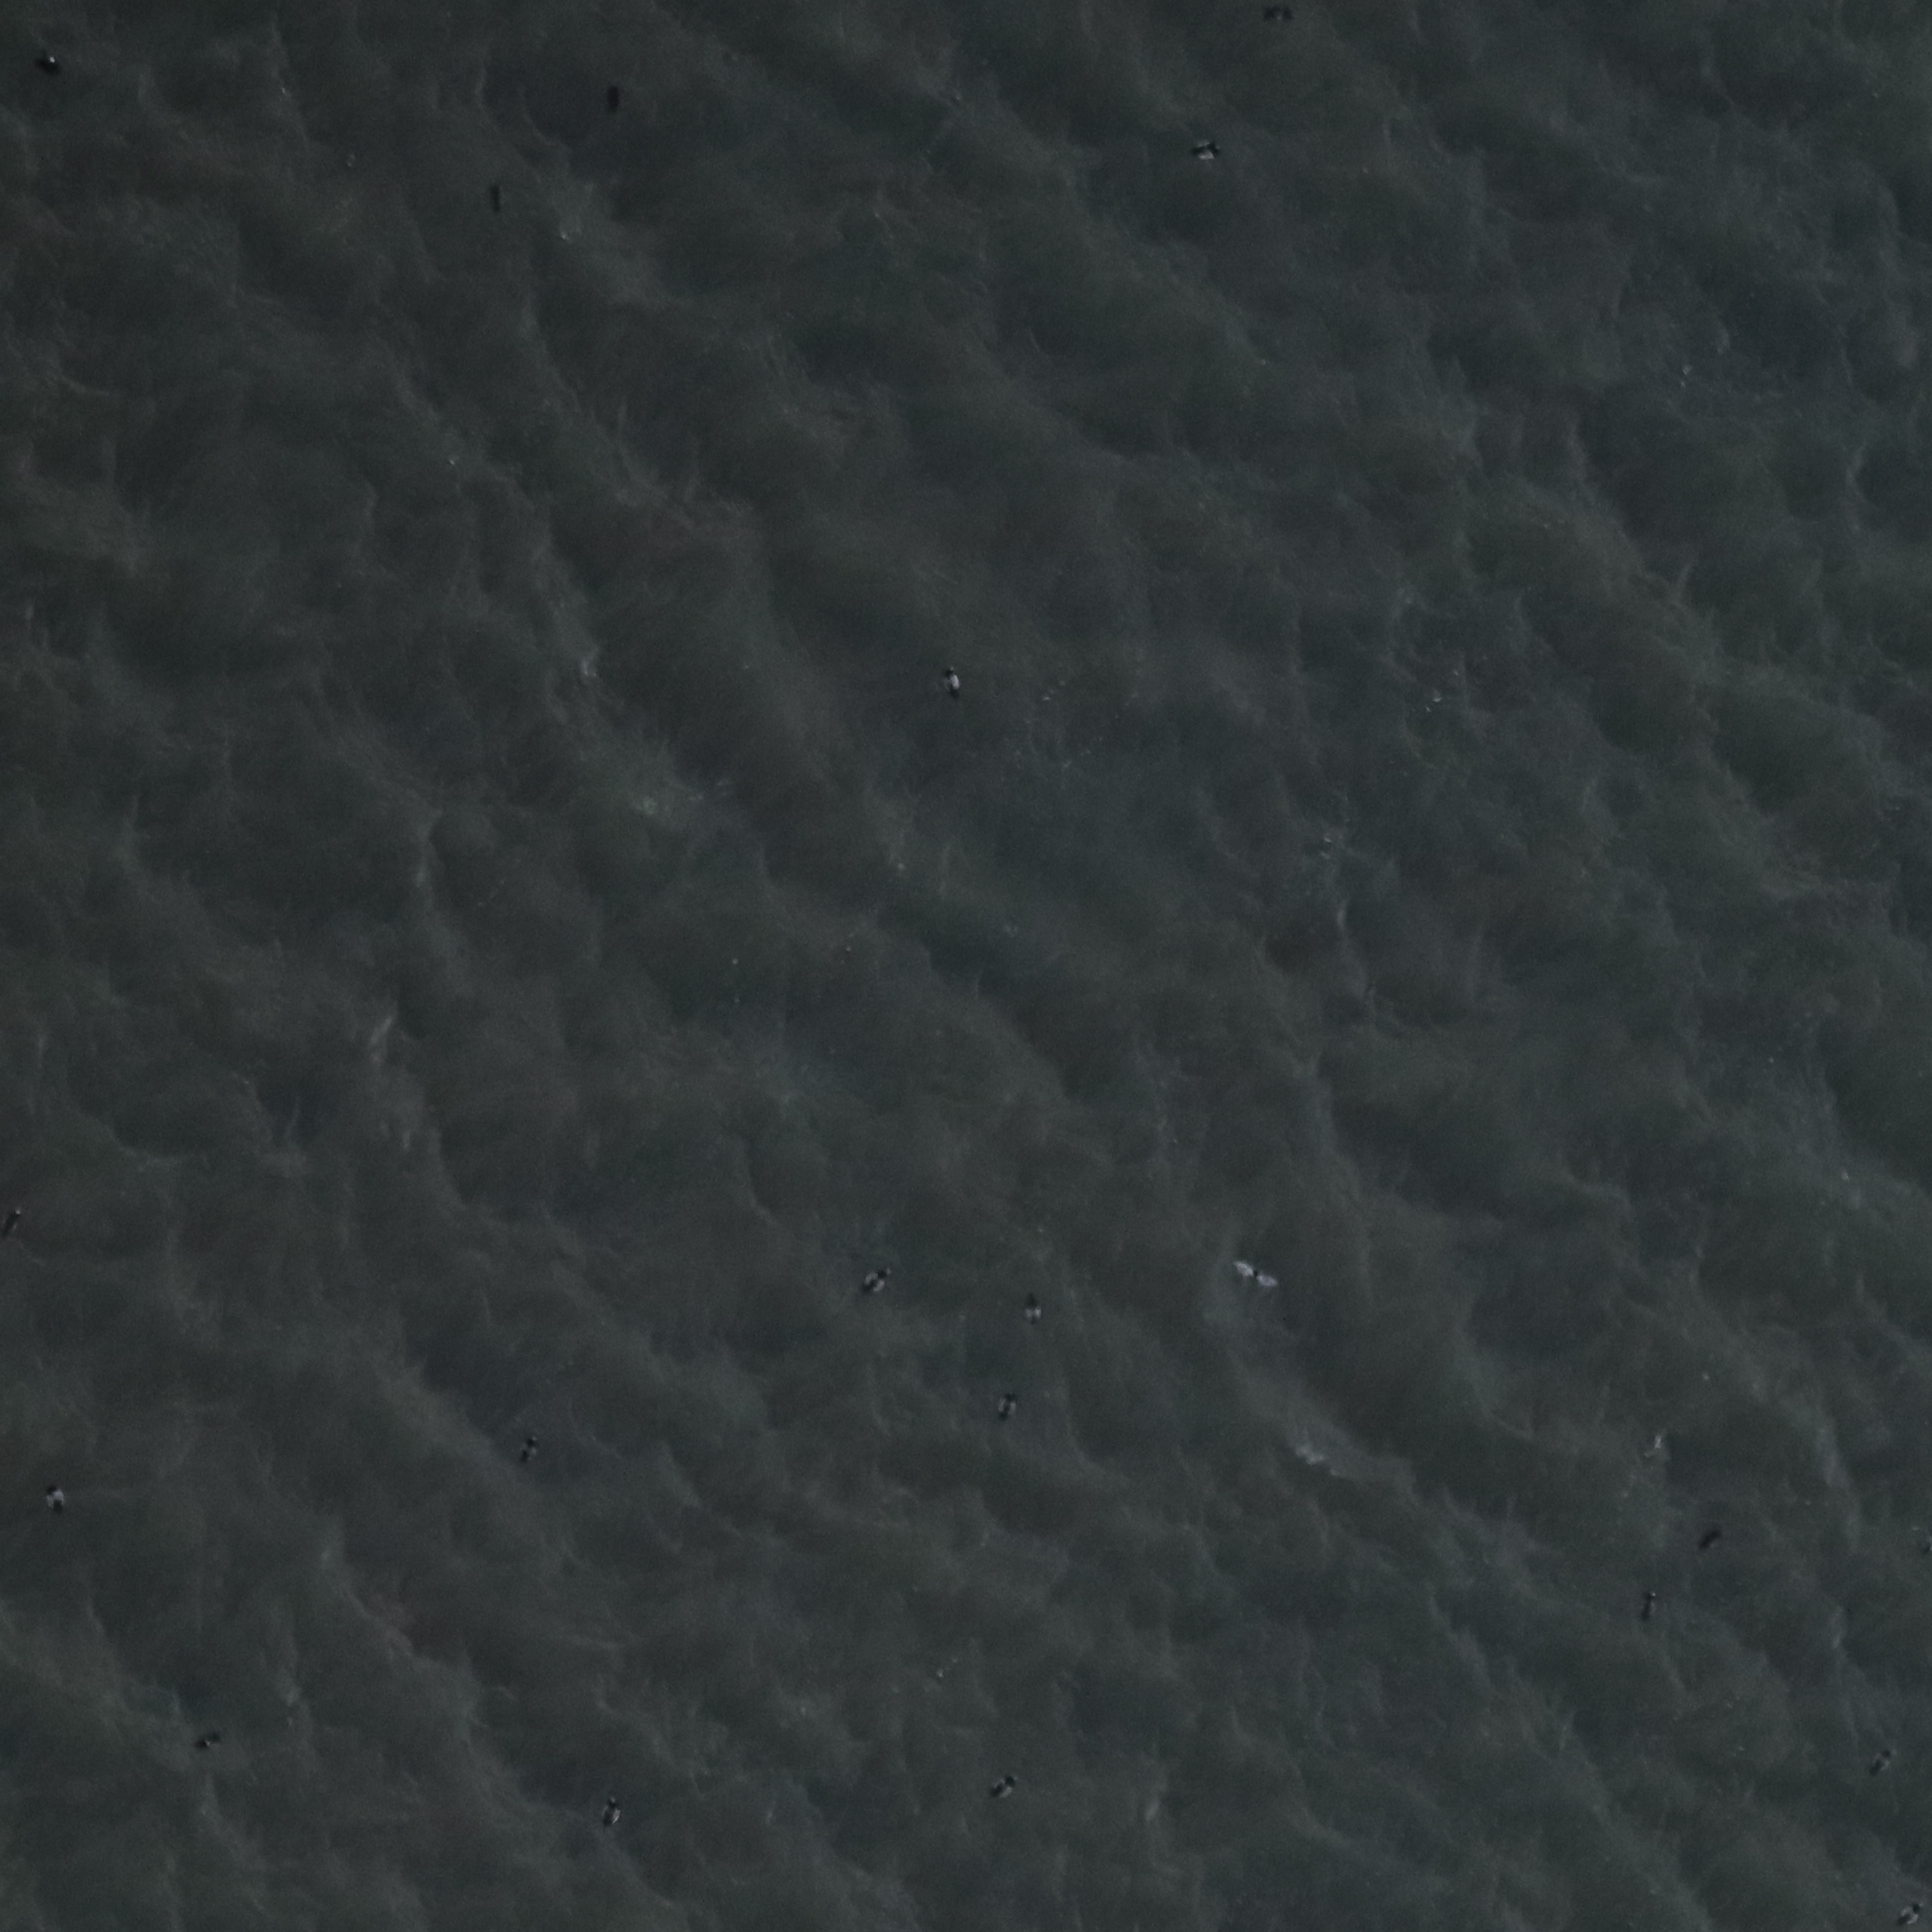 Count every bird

20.